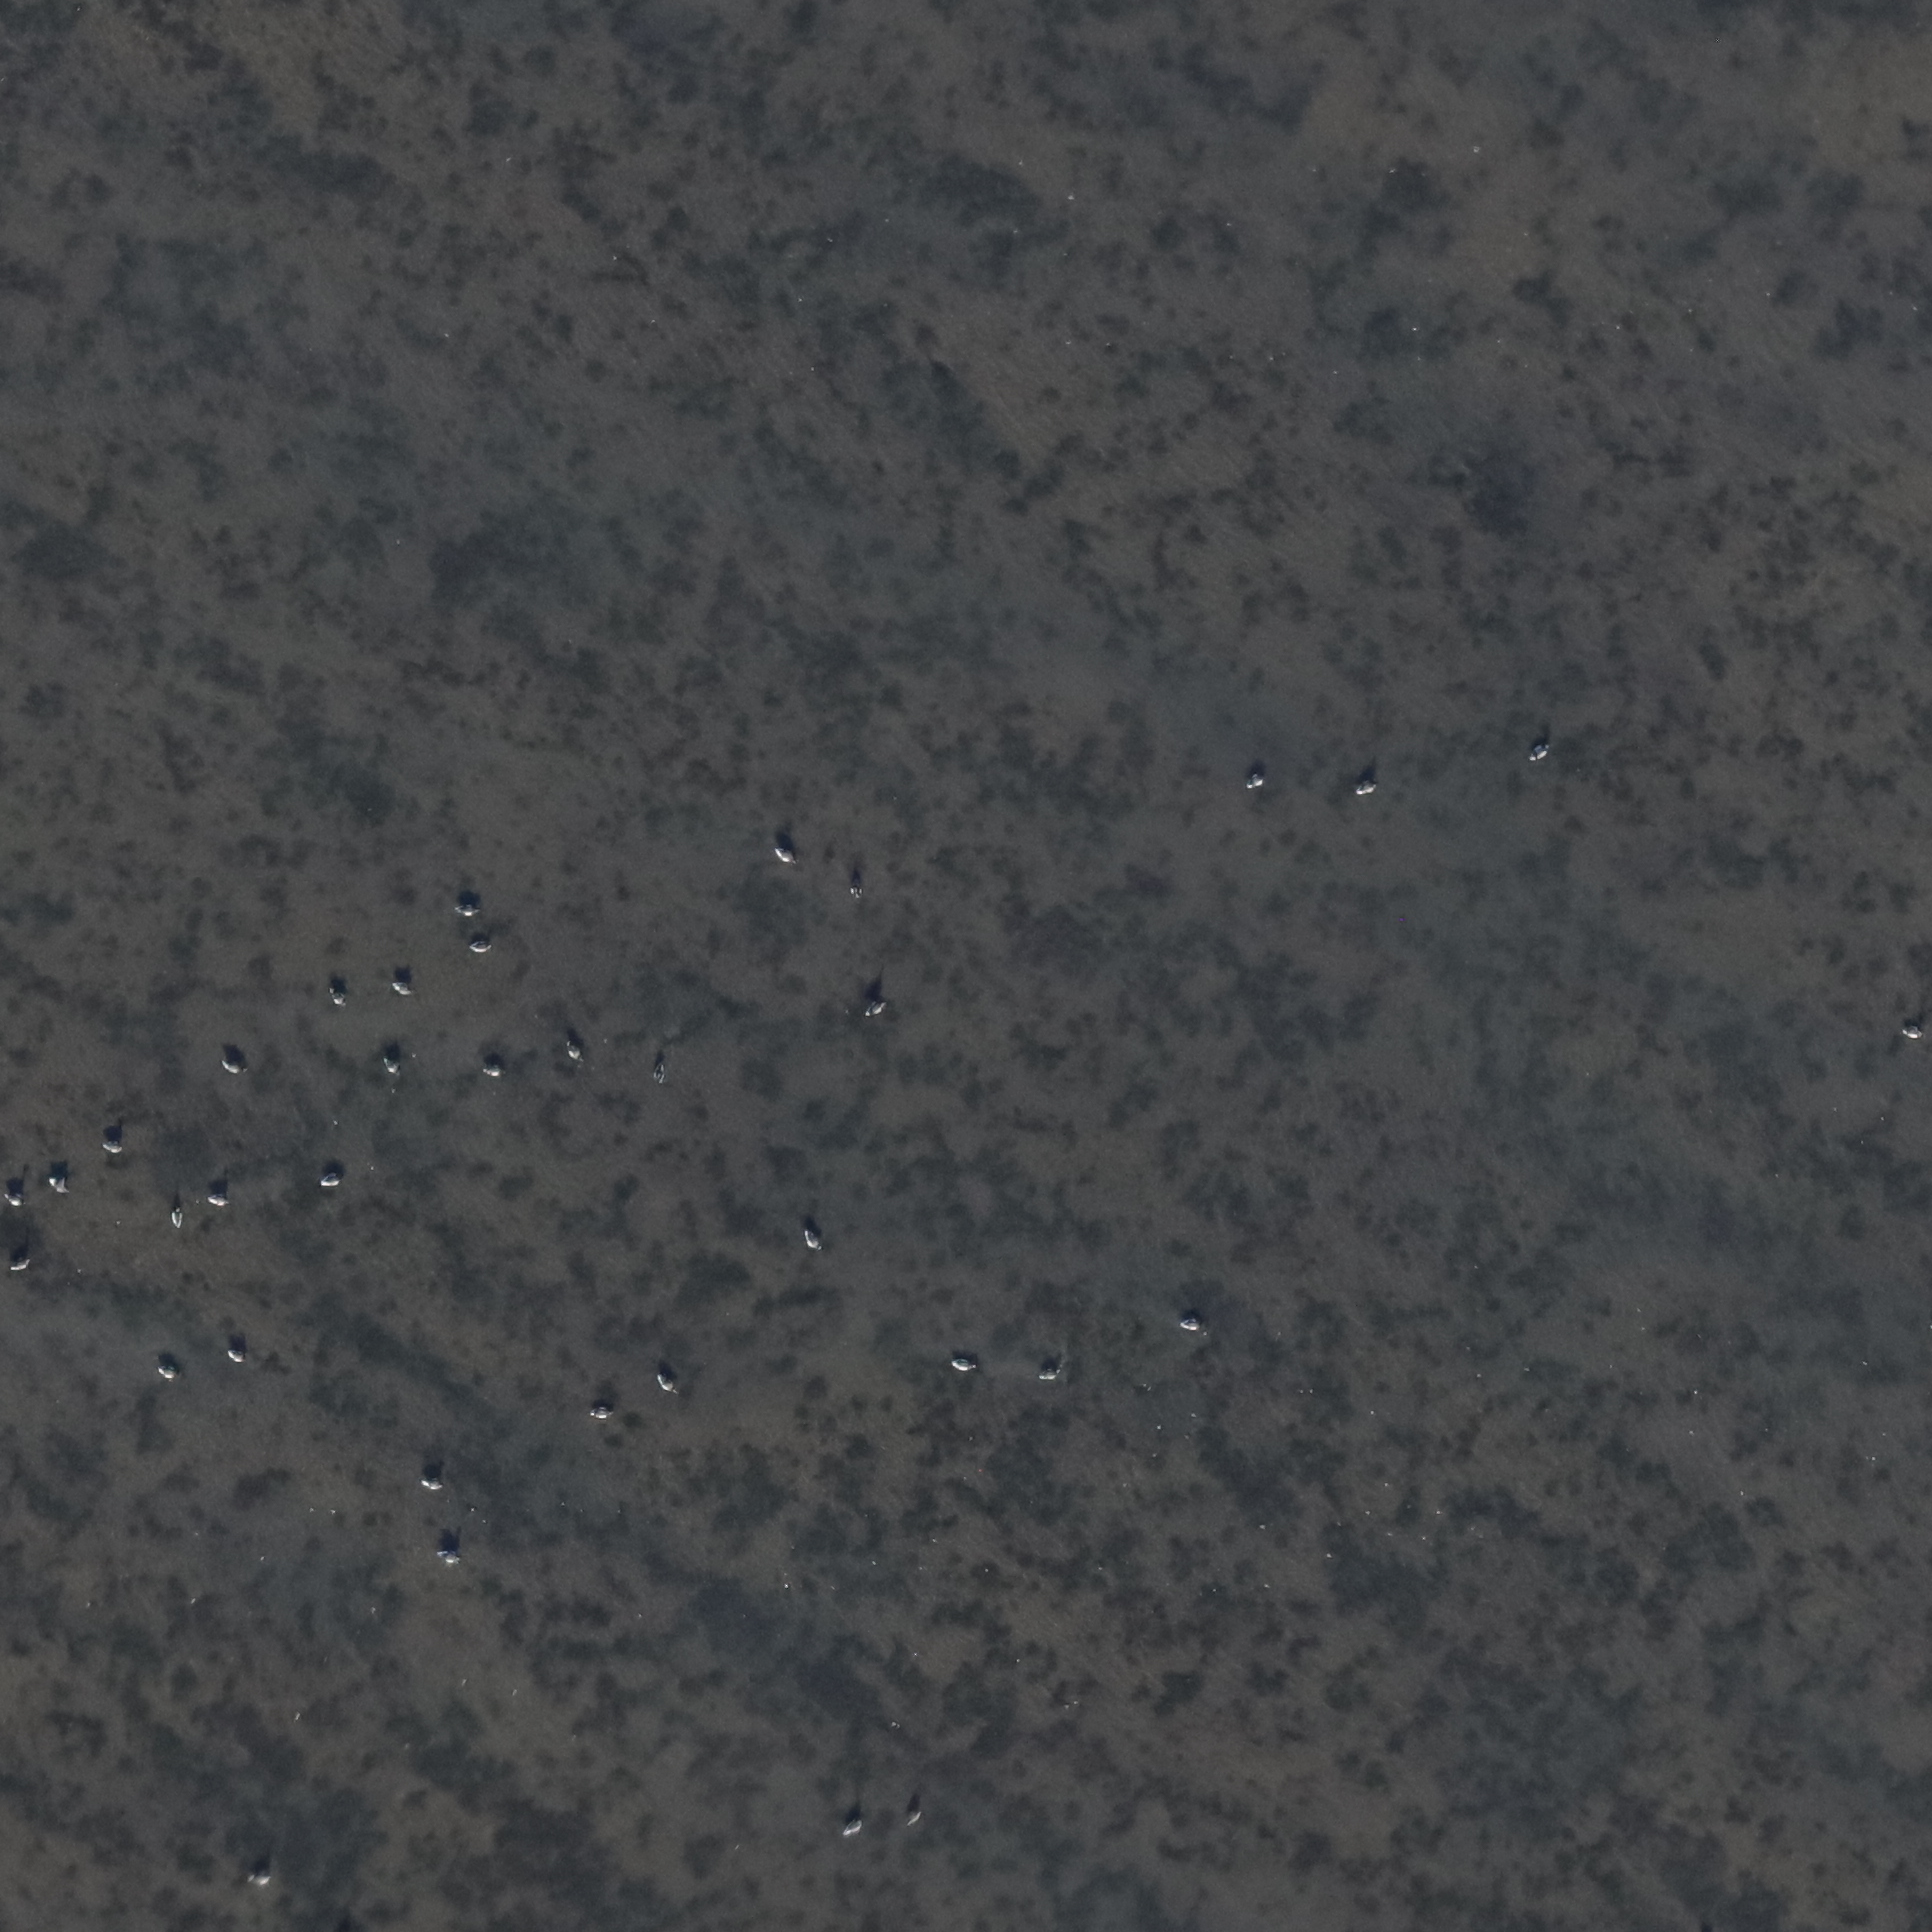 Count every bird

36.